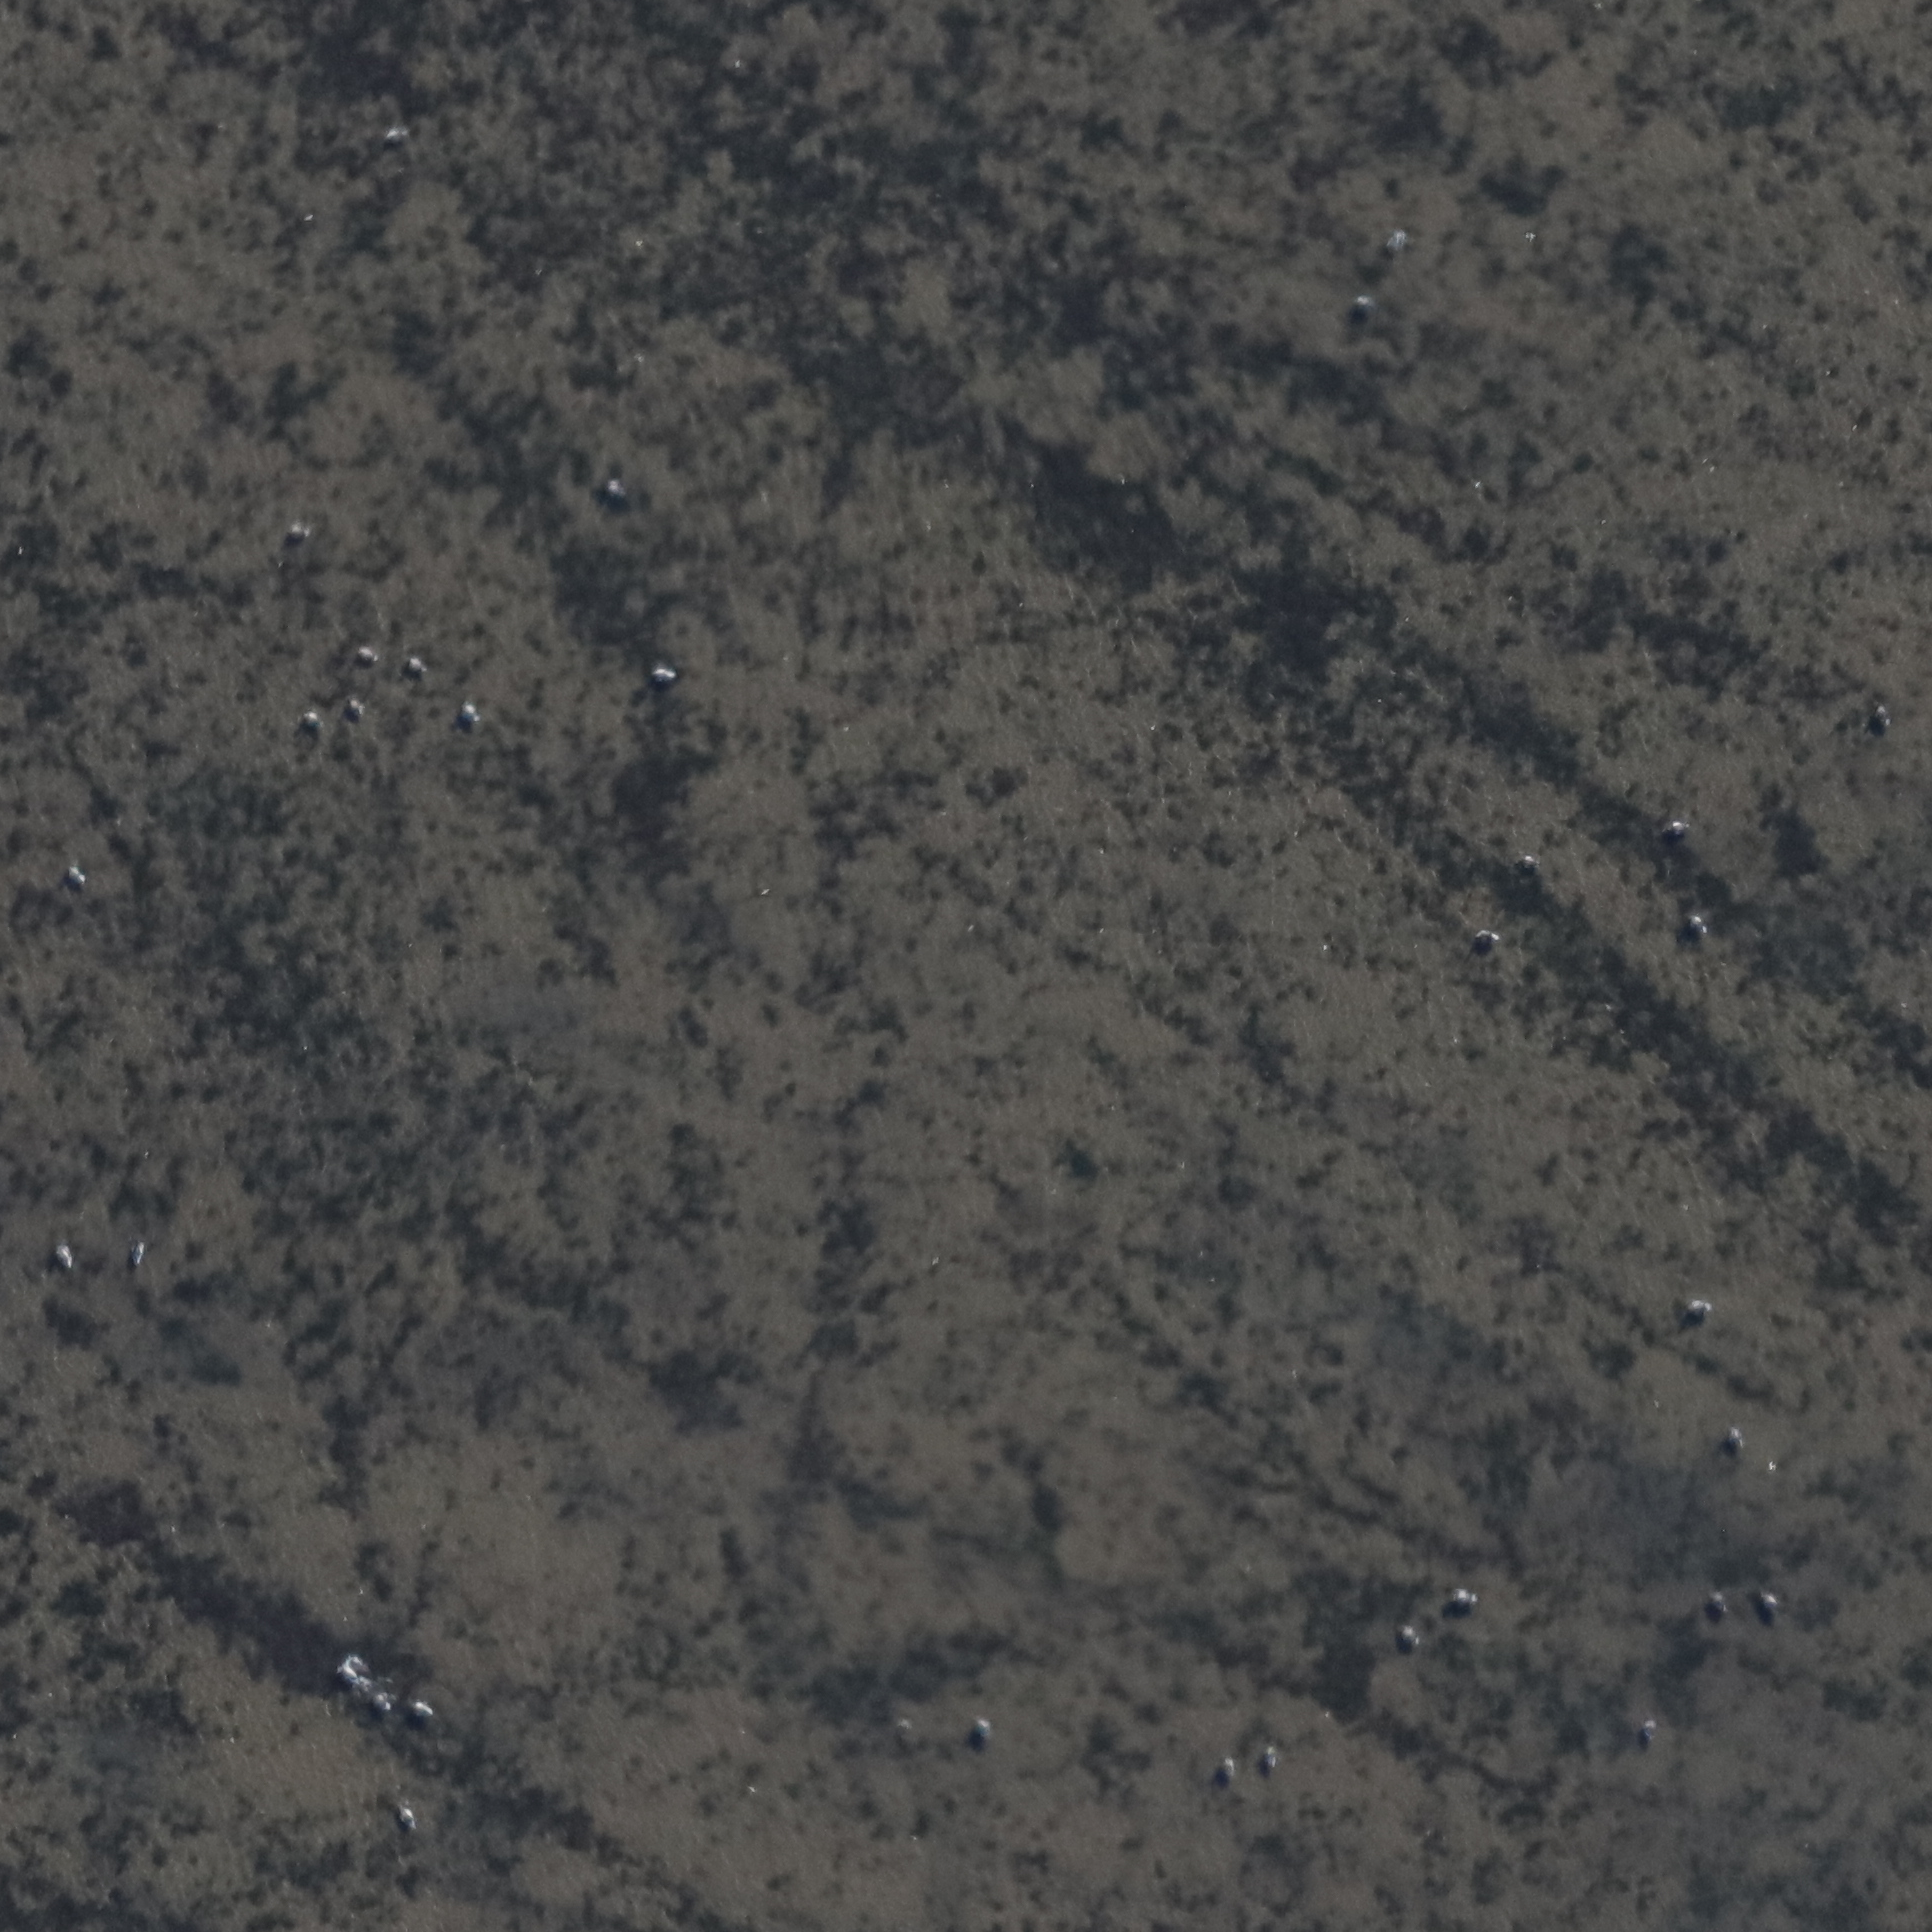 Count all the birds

32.